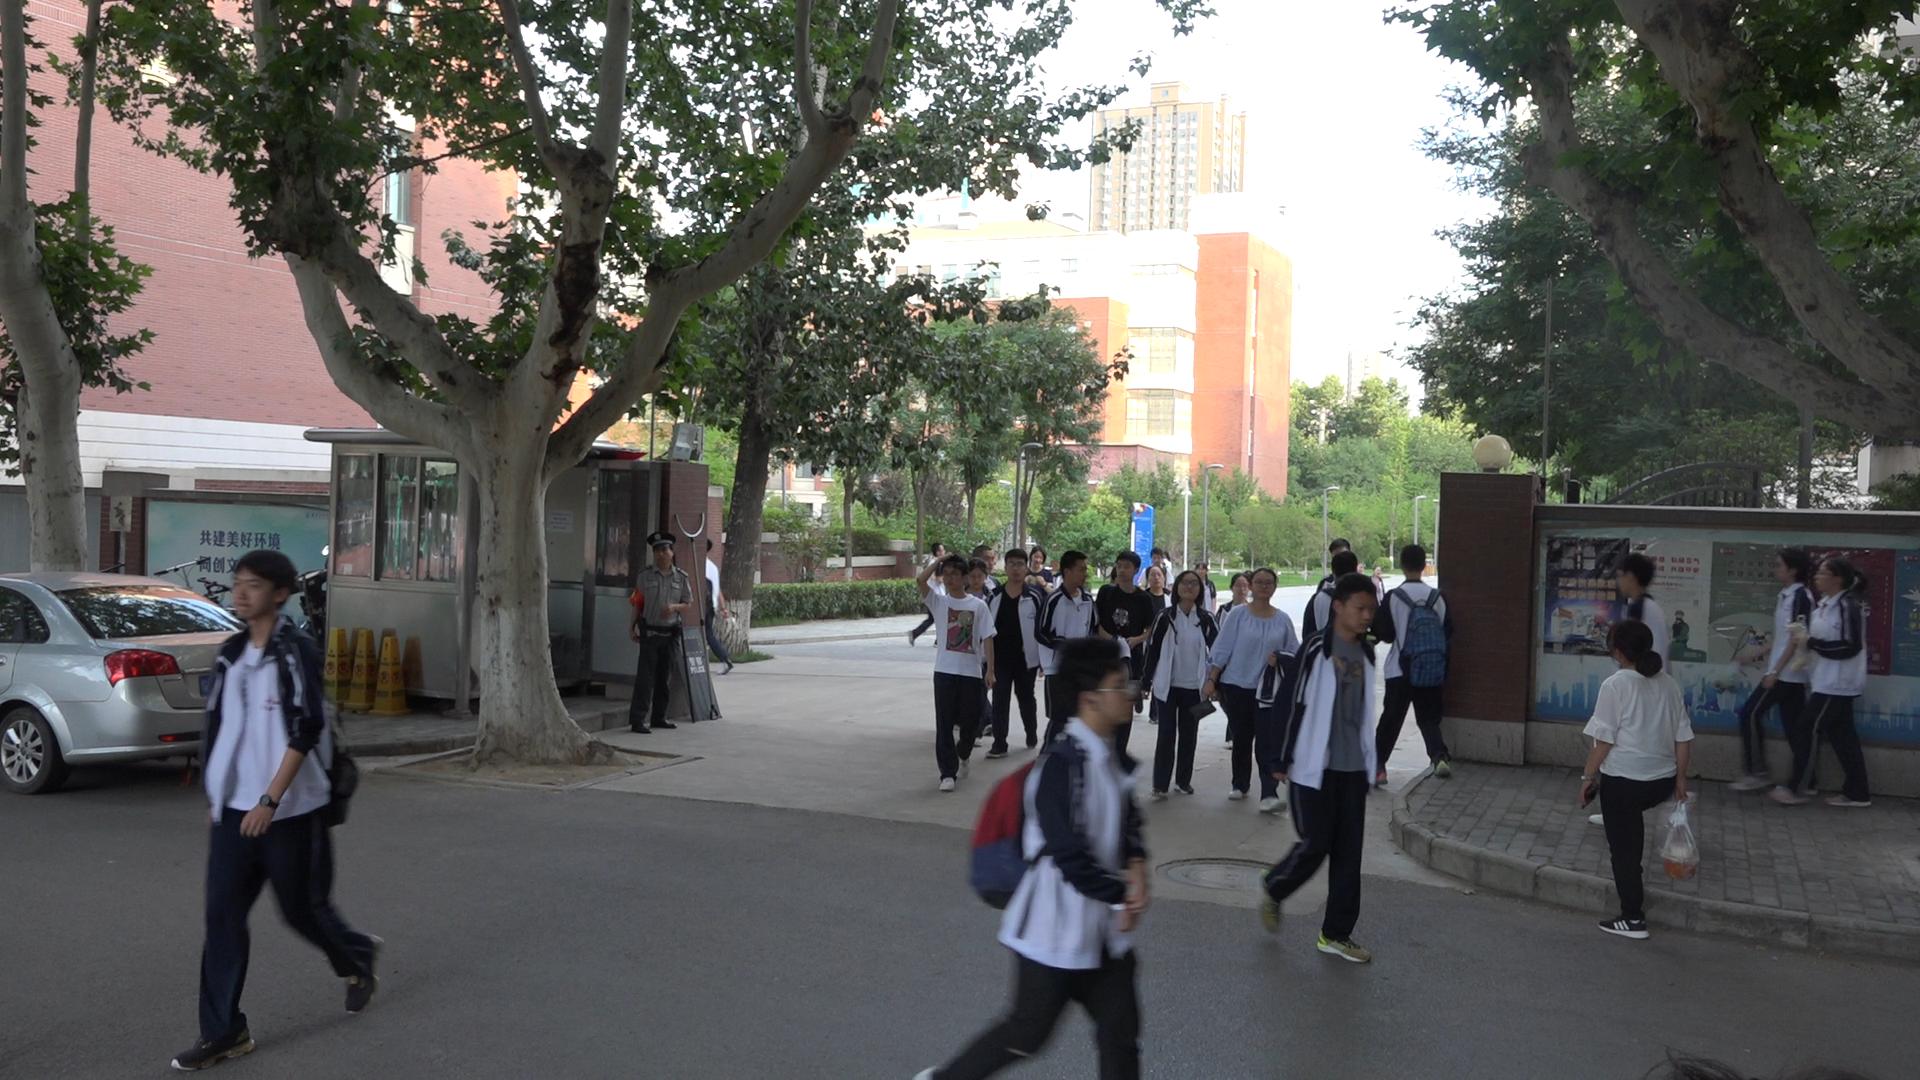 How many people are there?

27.